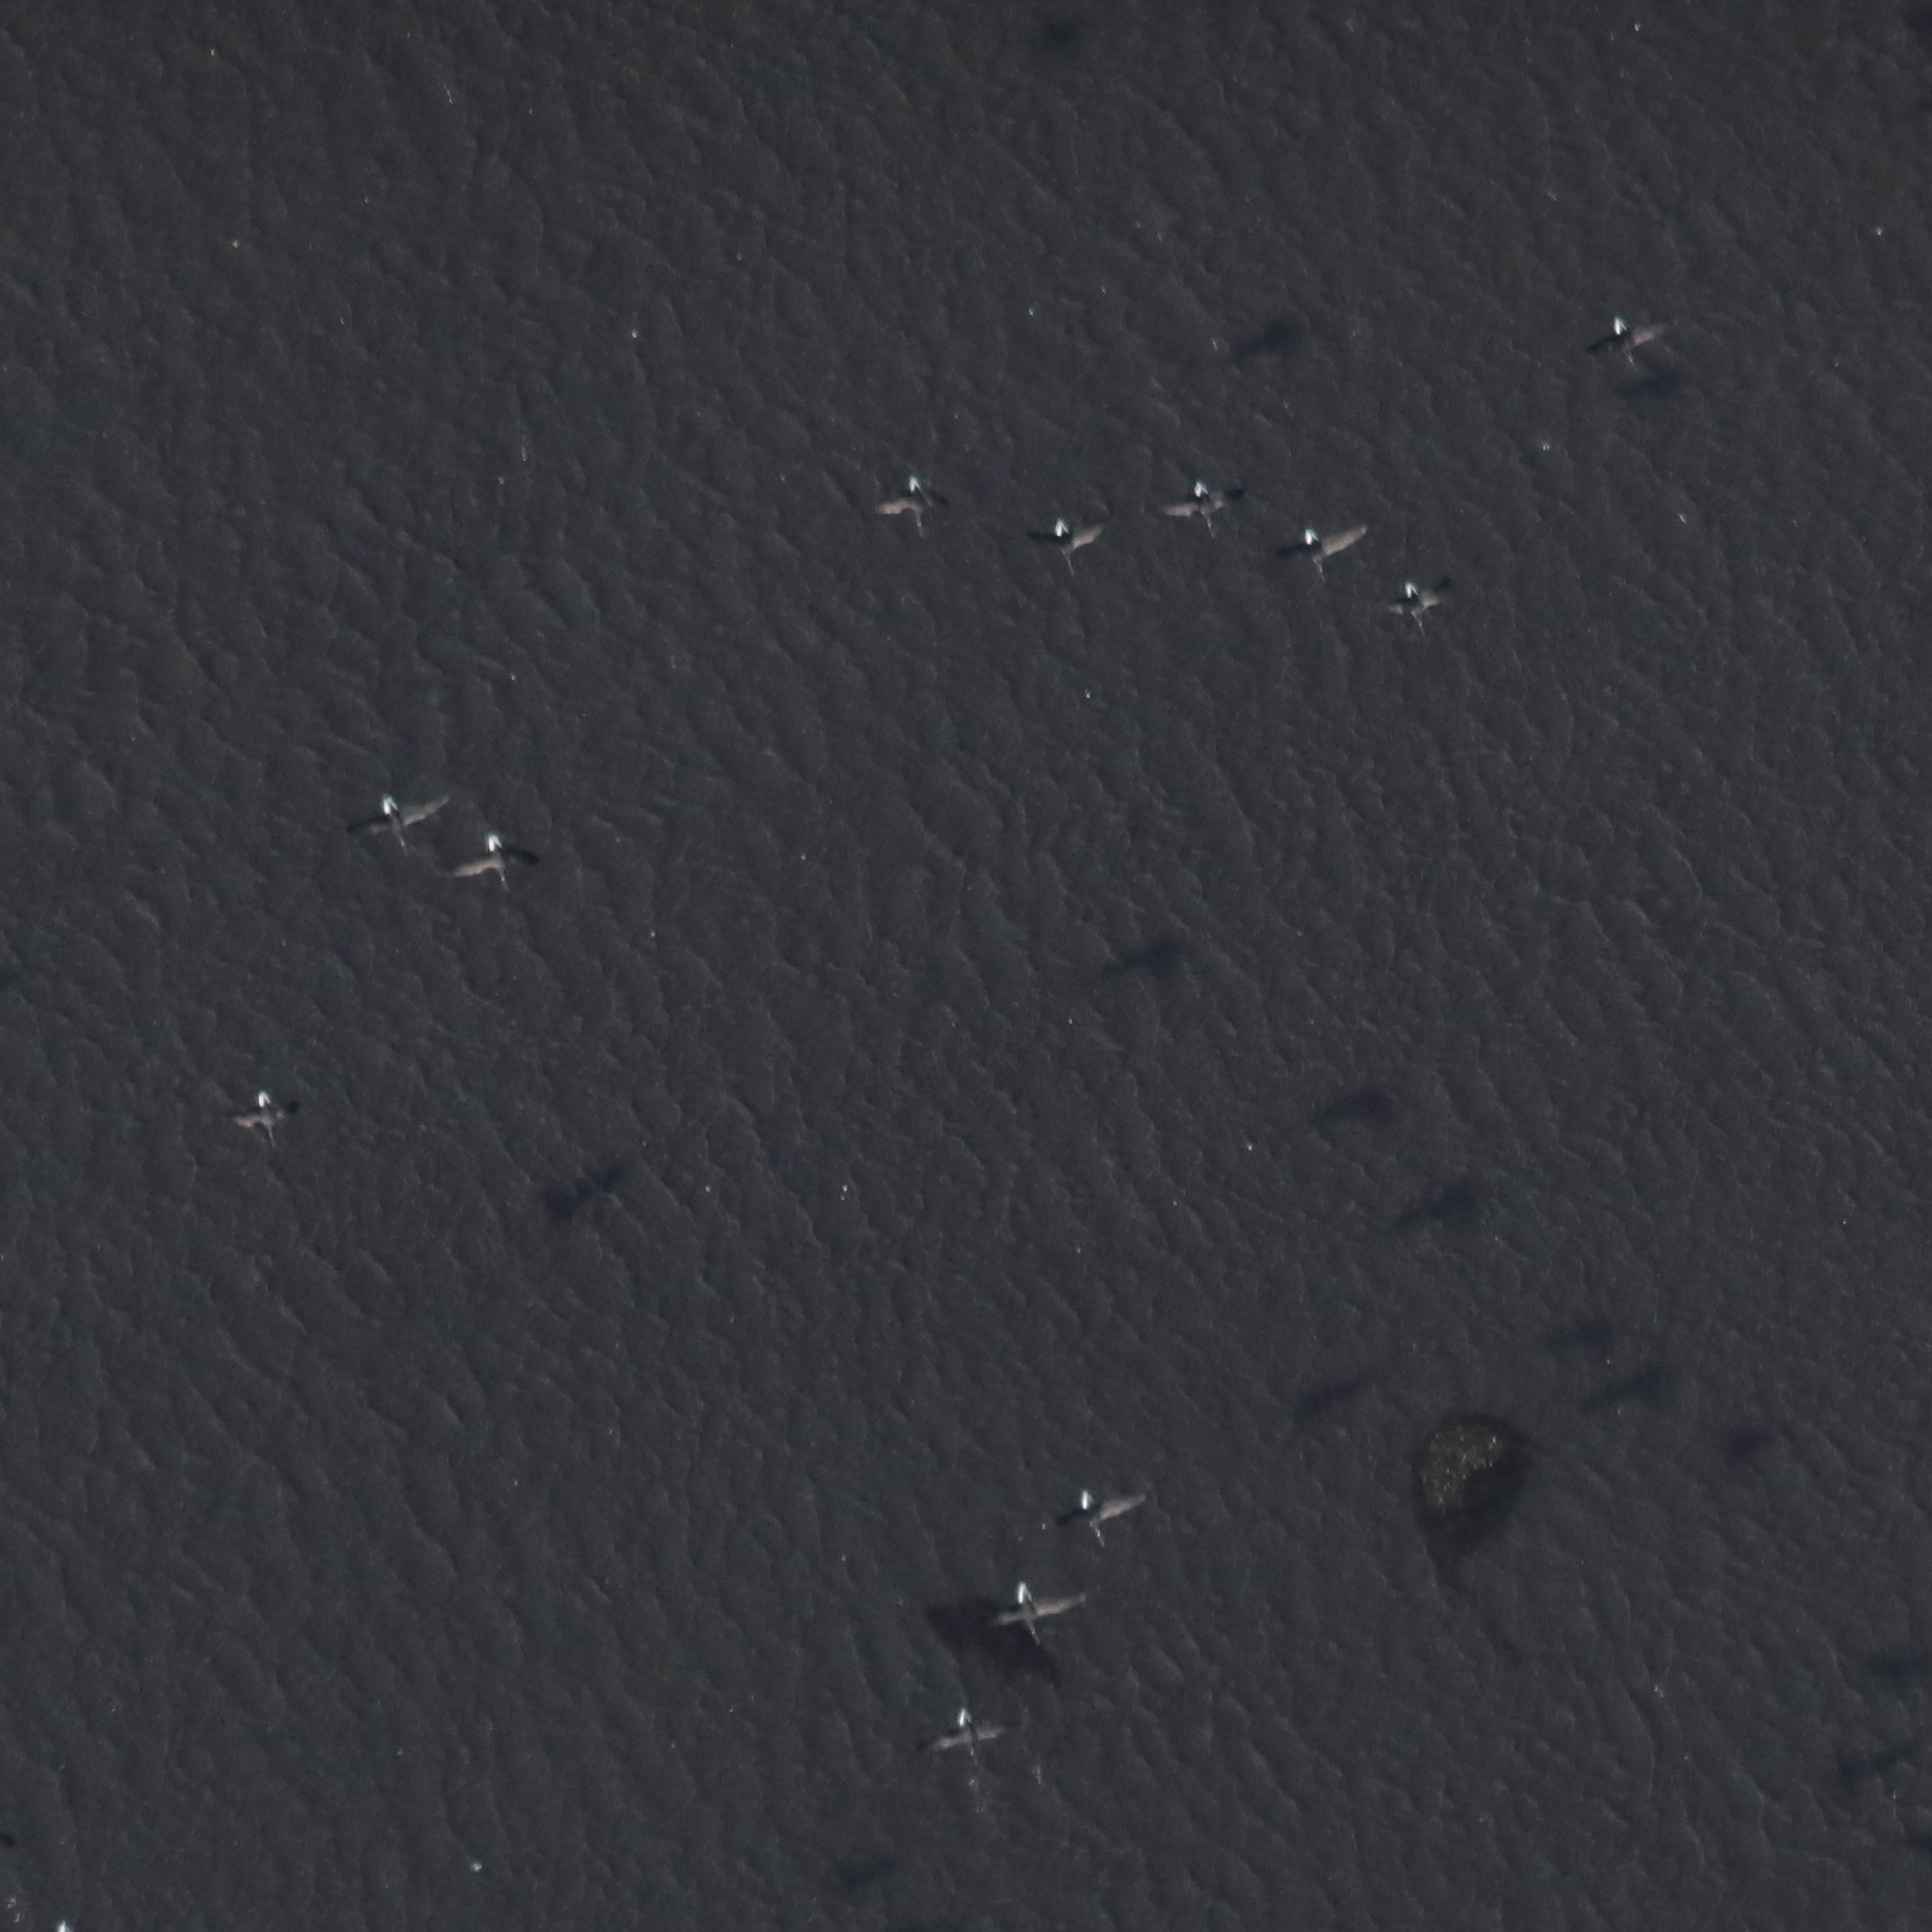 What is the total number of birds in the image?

12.